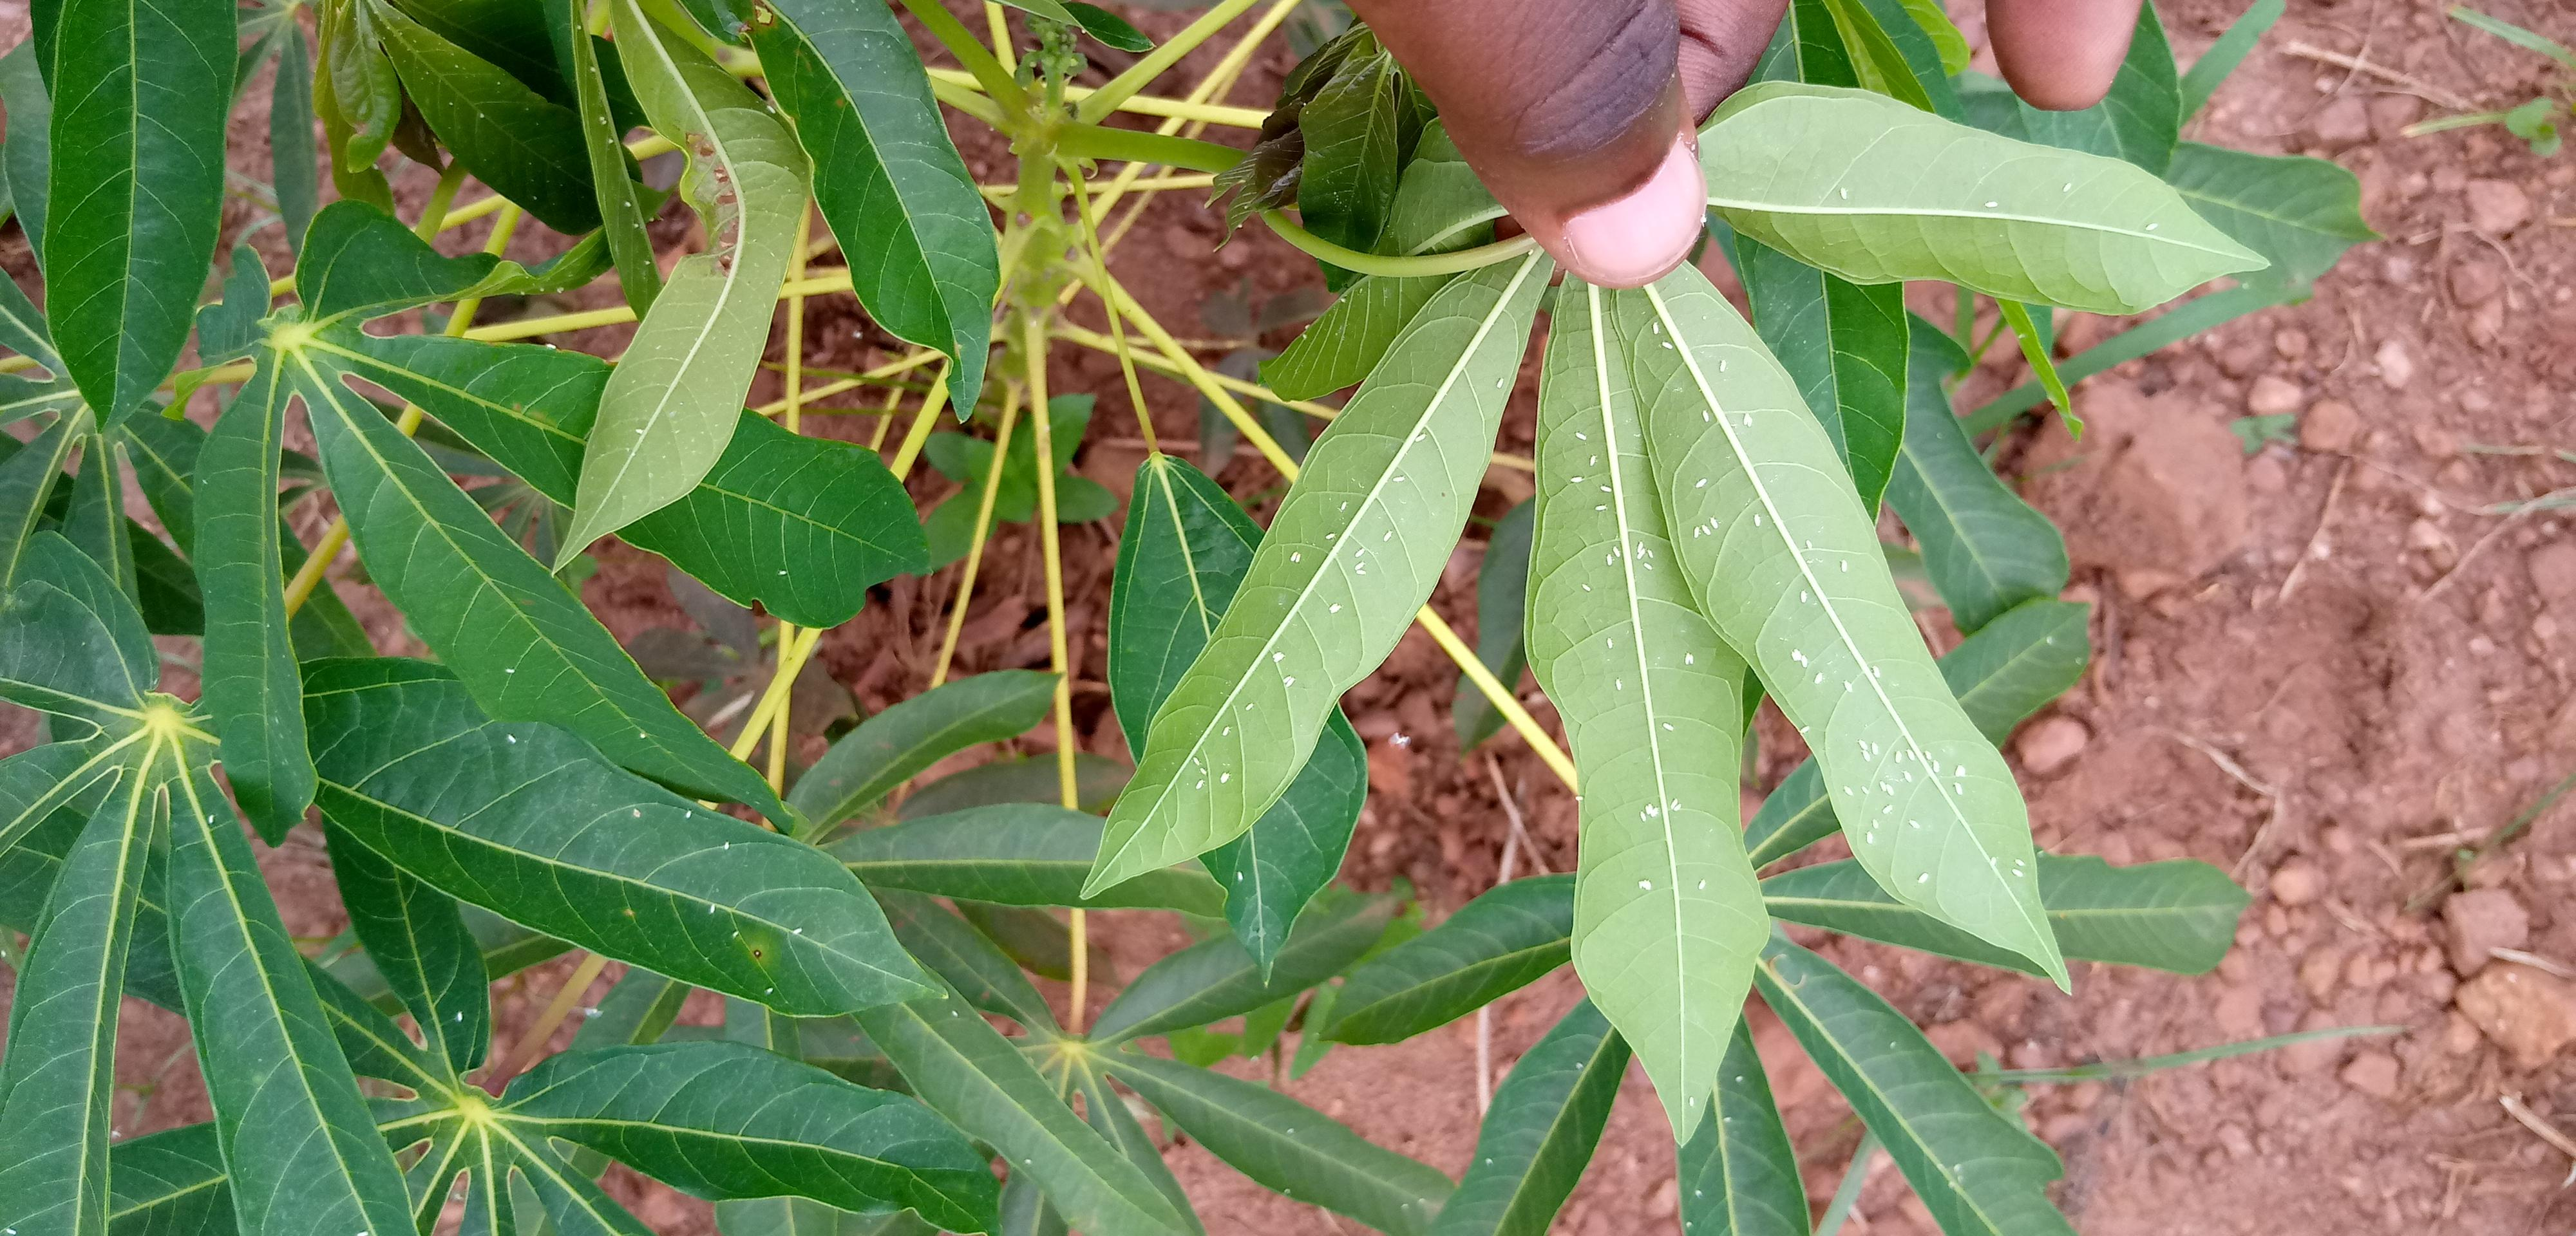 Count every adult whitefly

113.